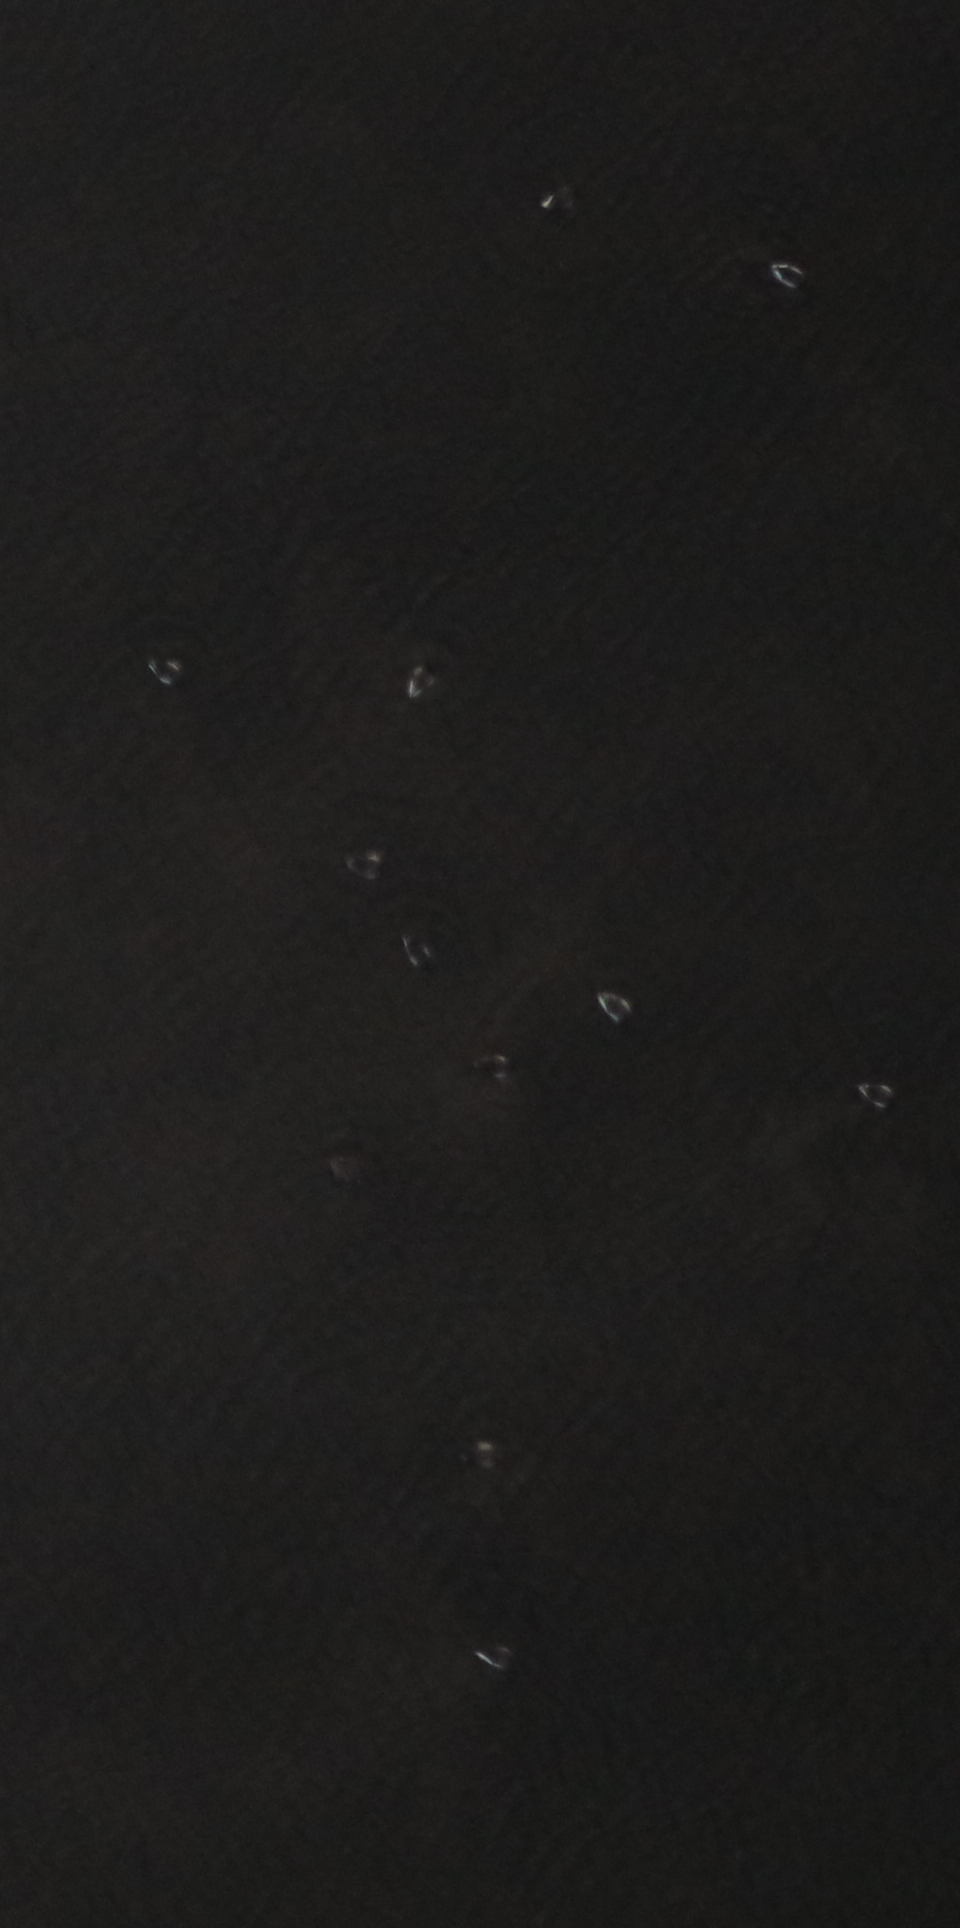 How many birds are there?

11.